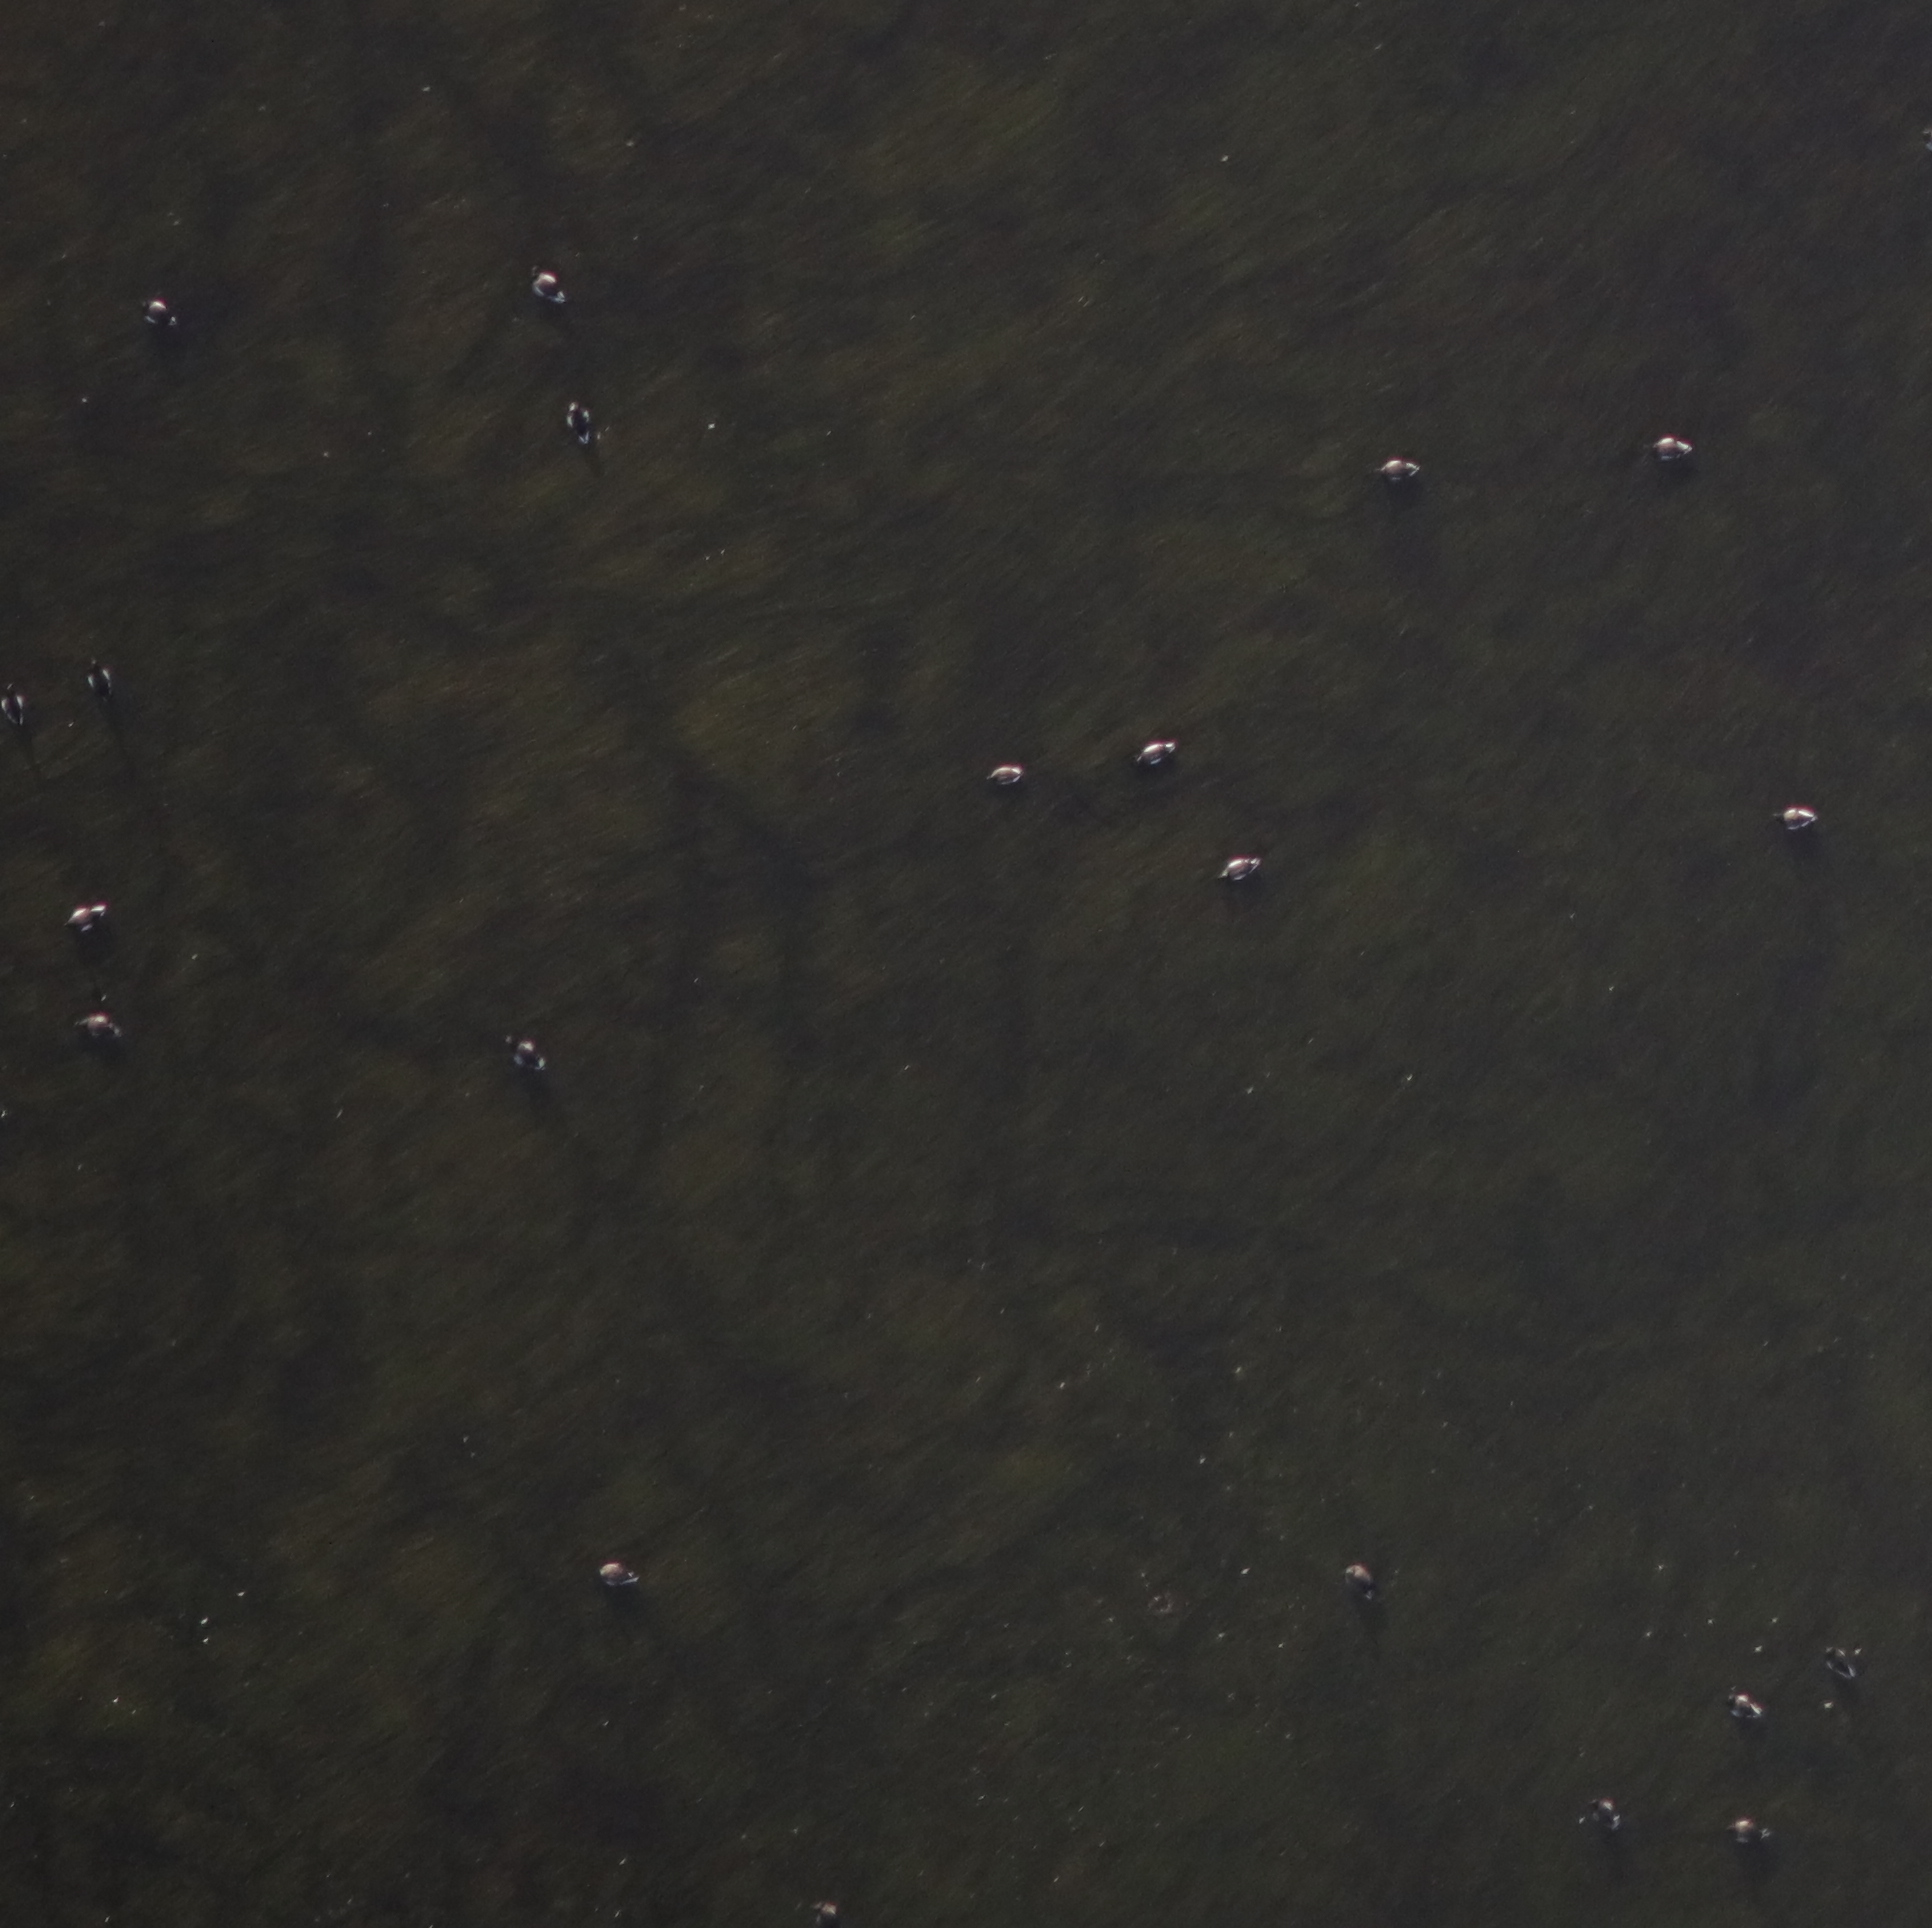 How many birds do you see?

20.